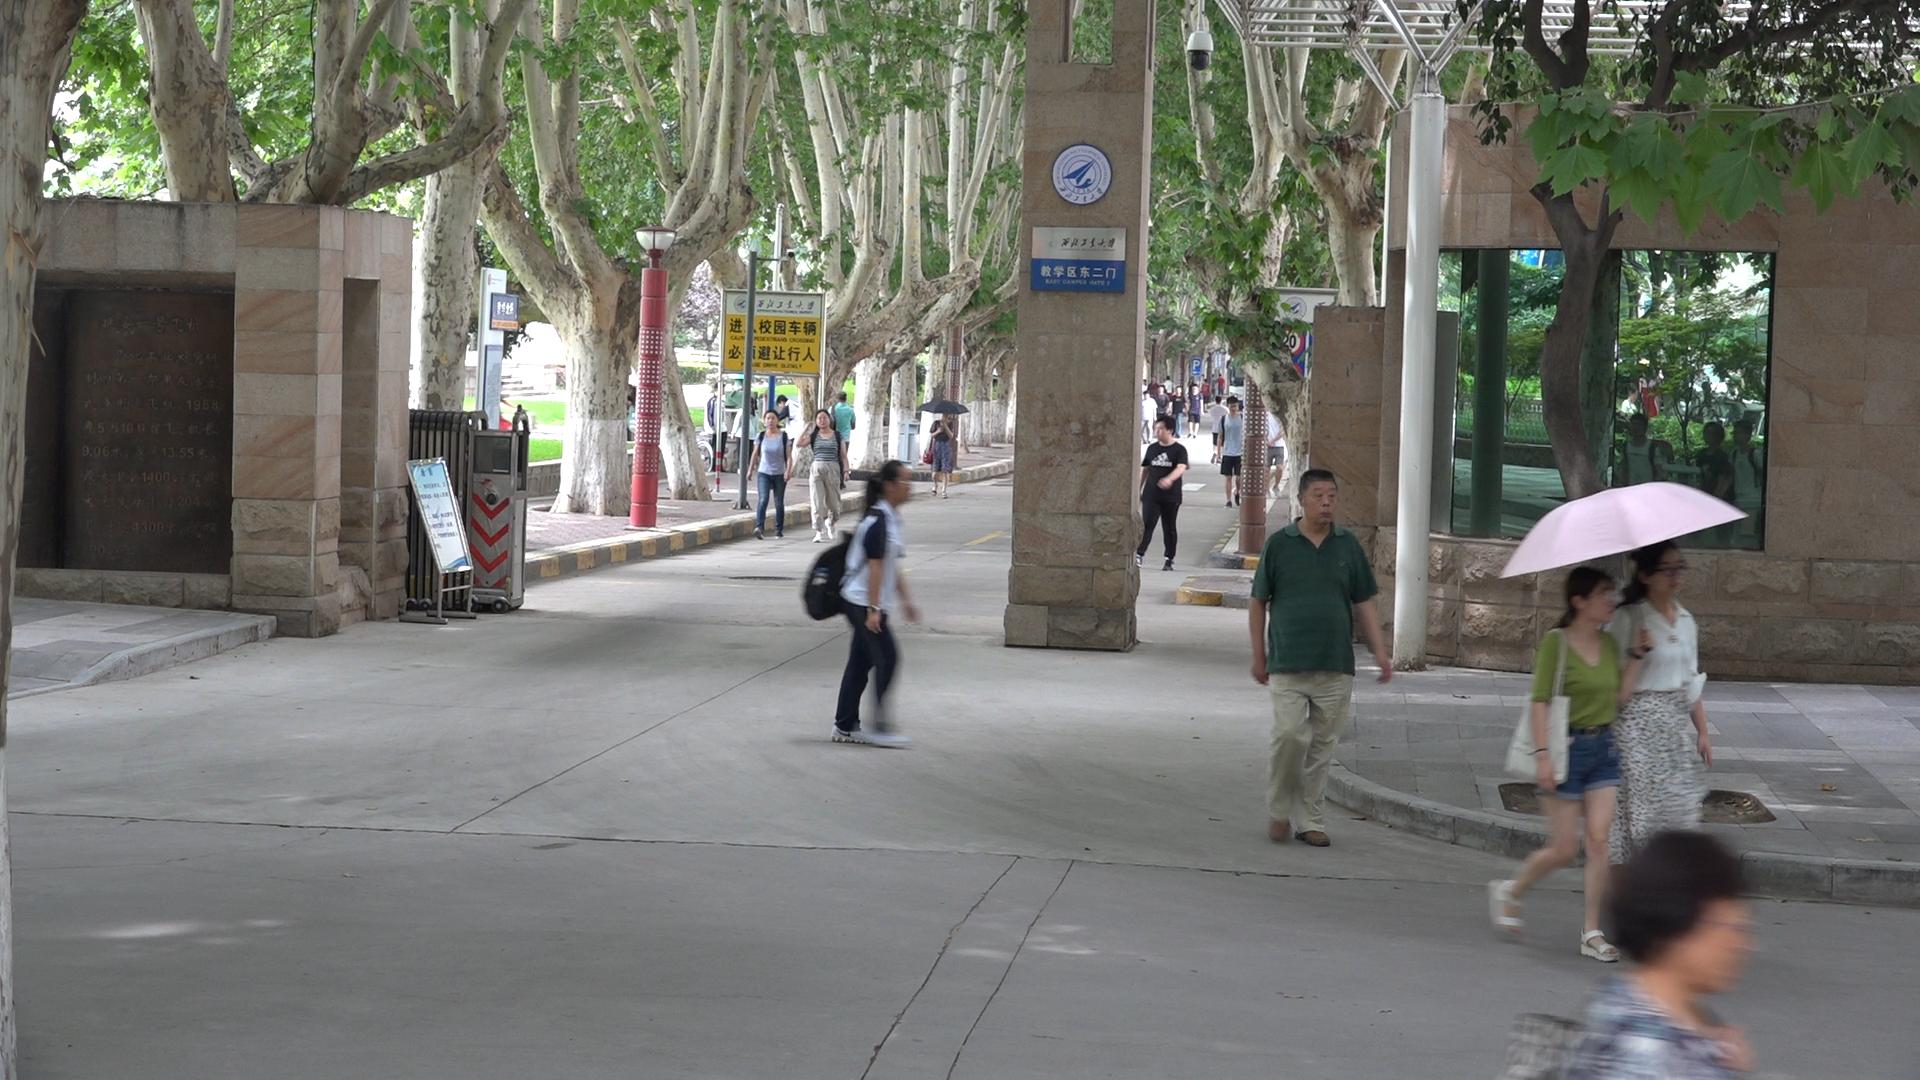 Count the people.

28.